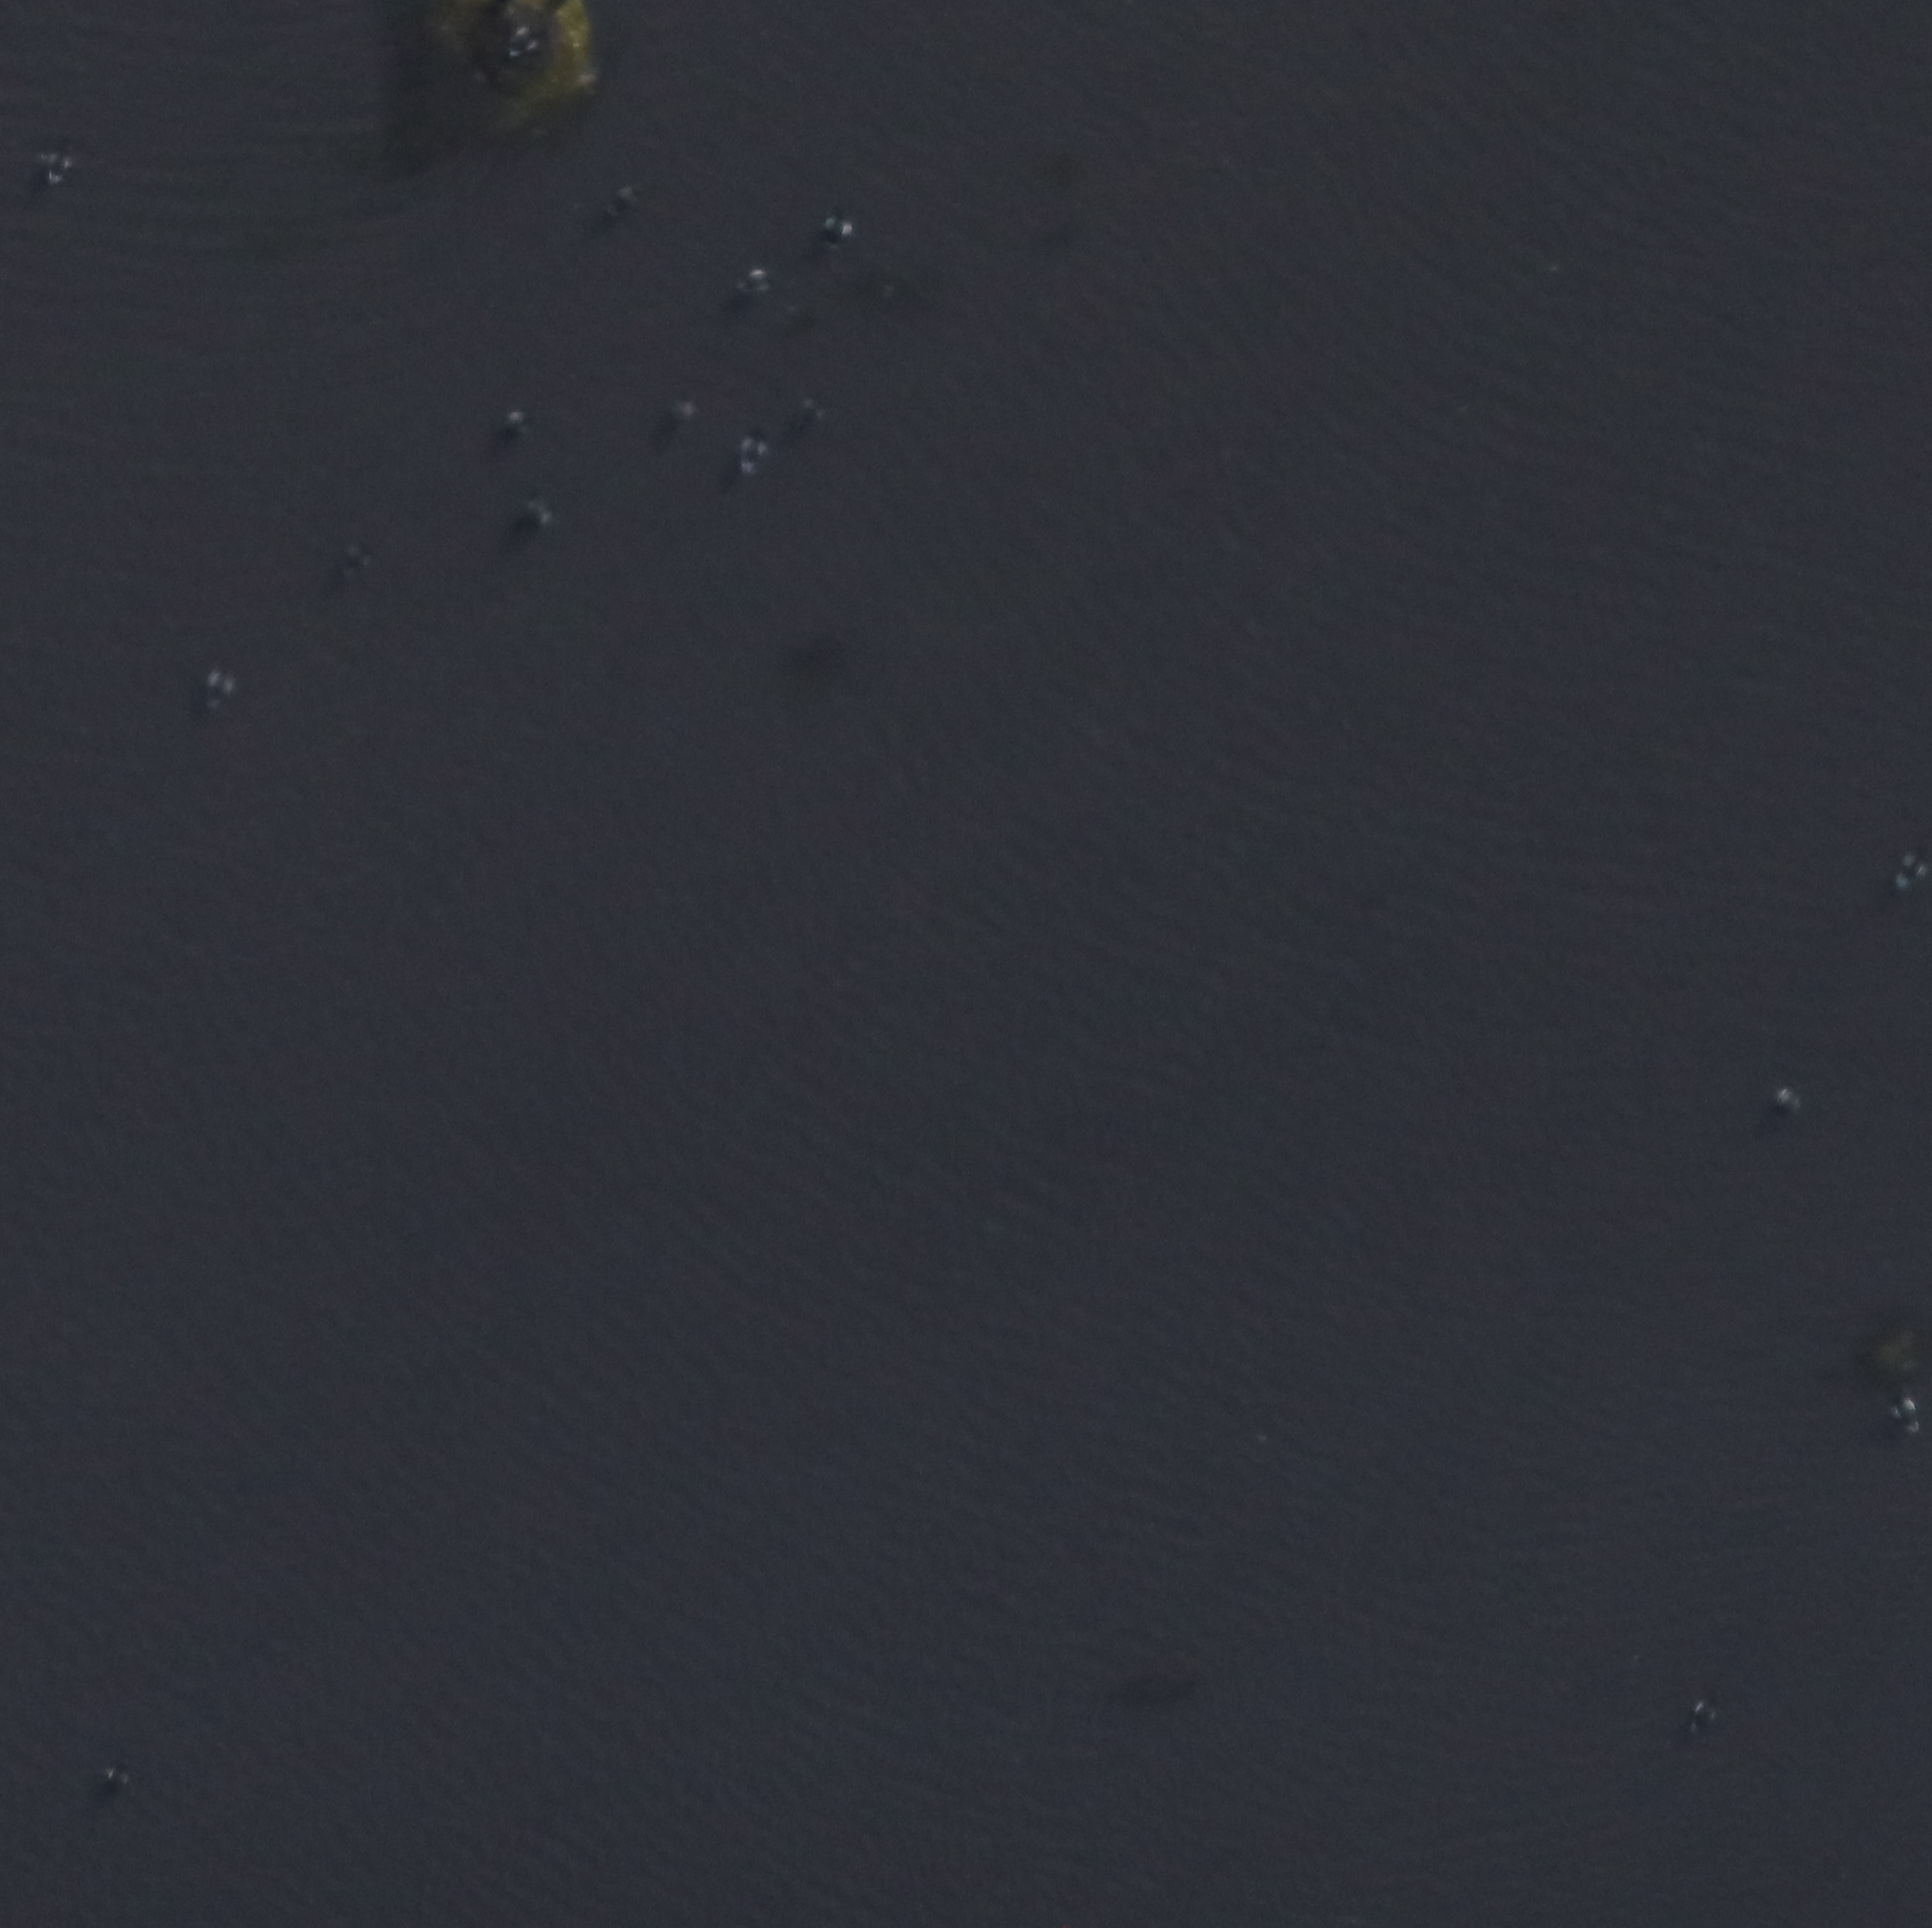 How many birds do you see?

17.